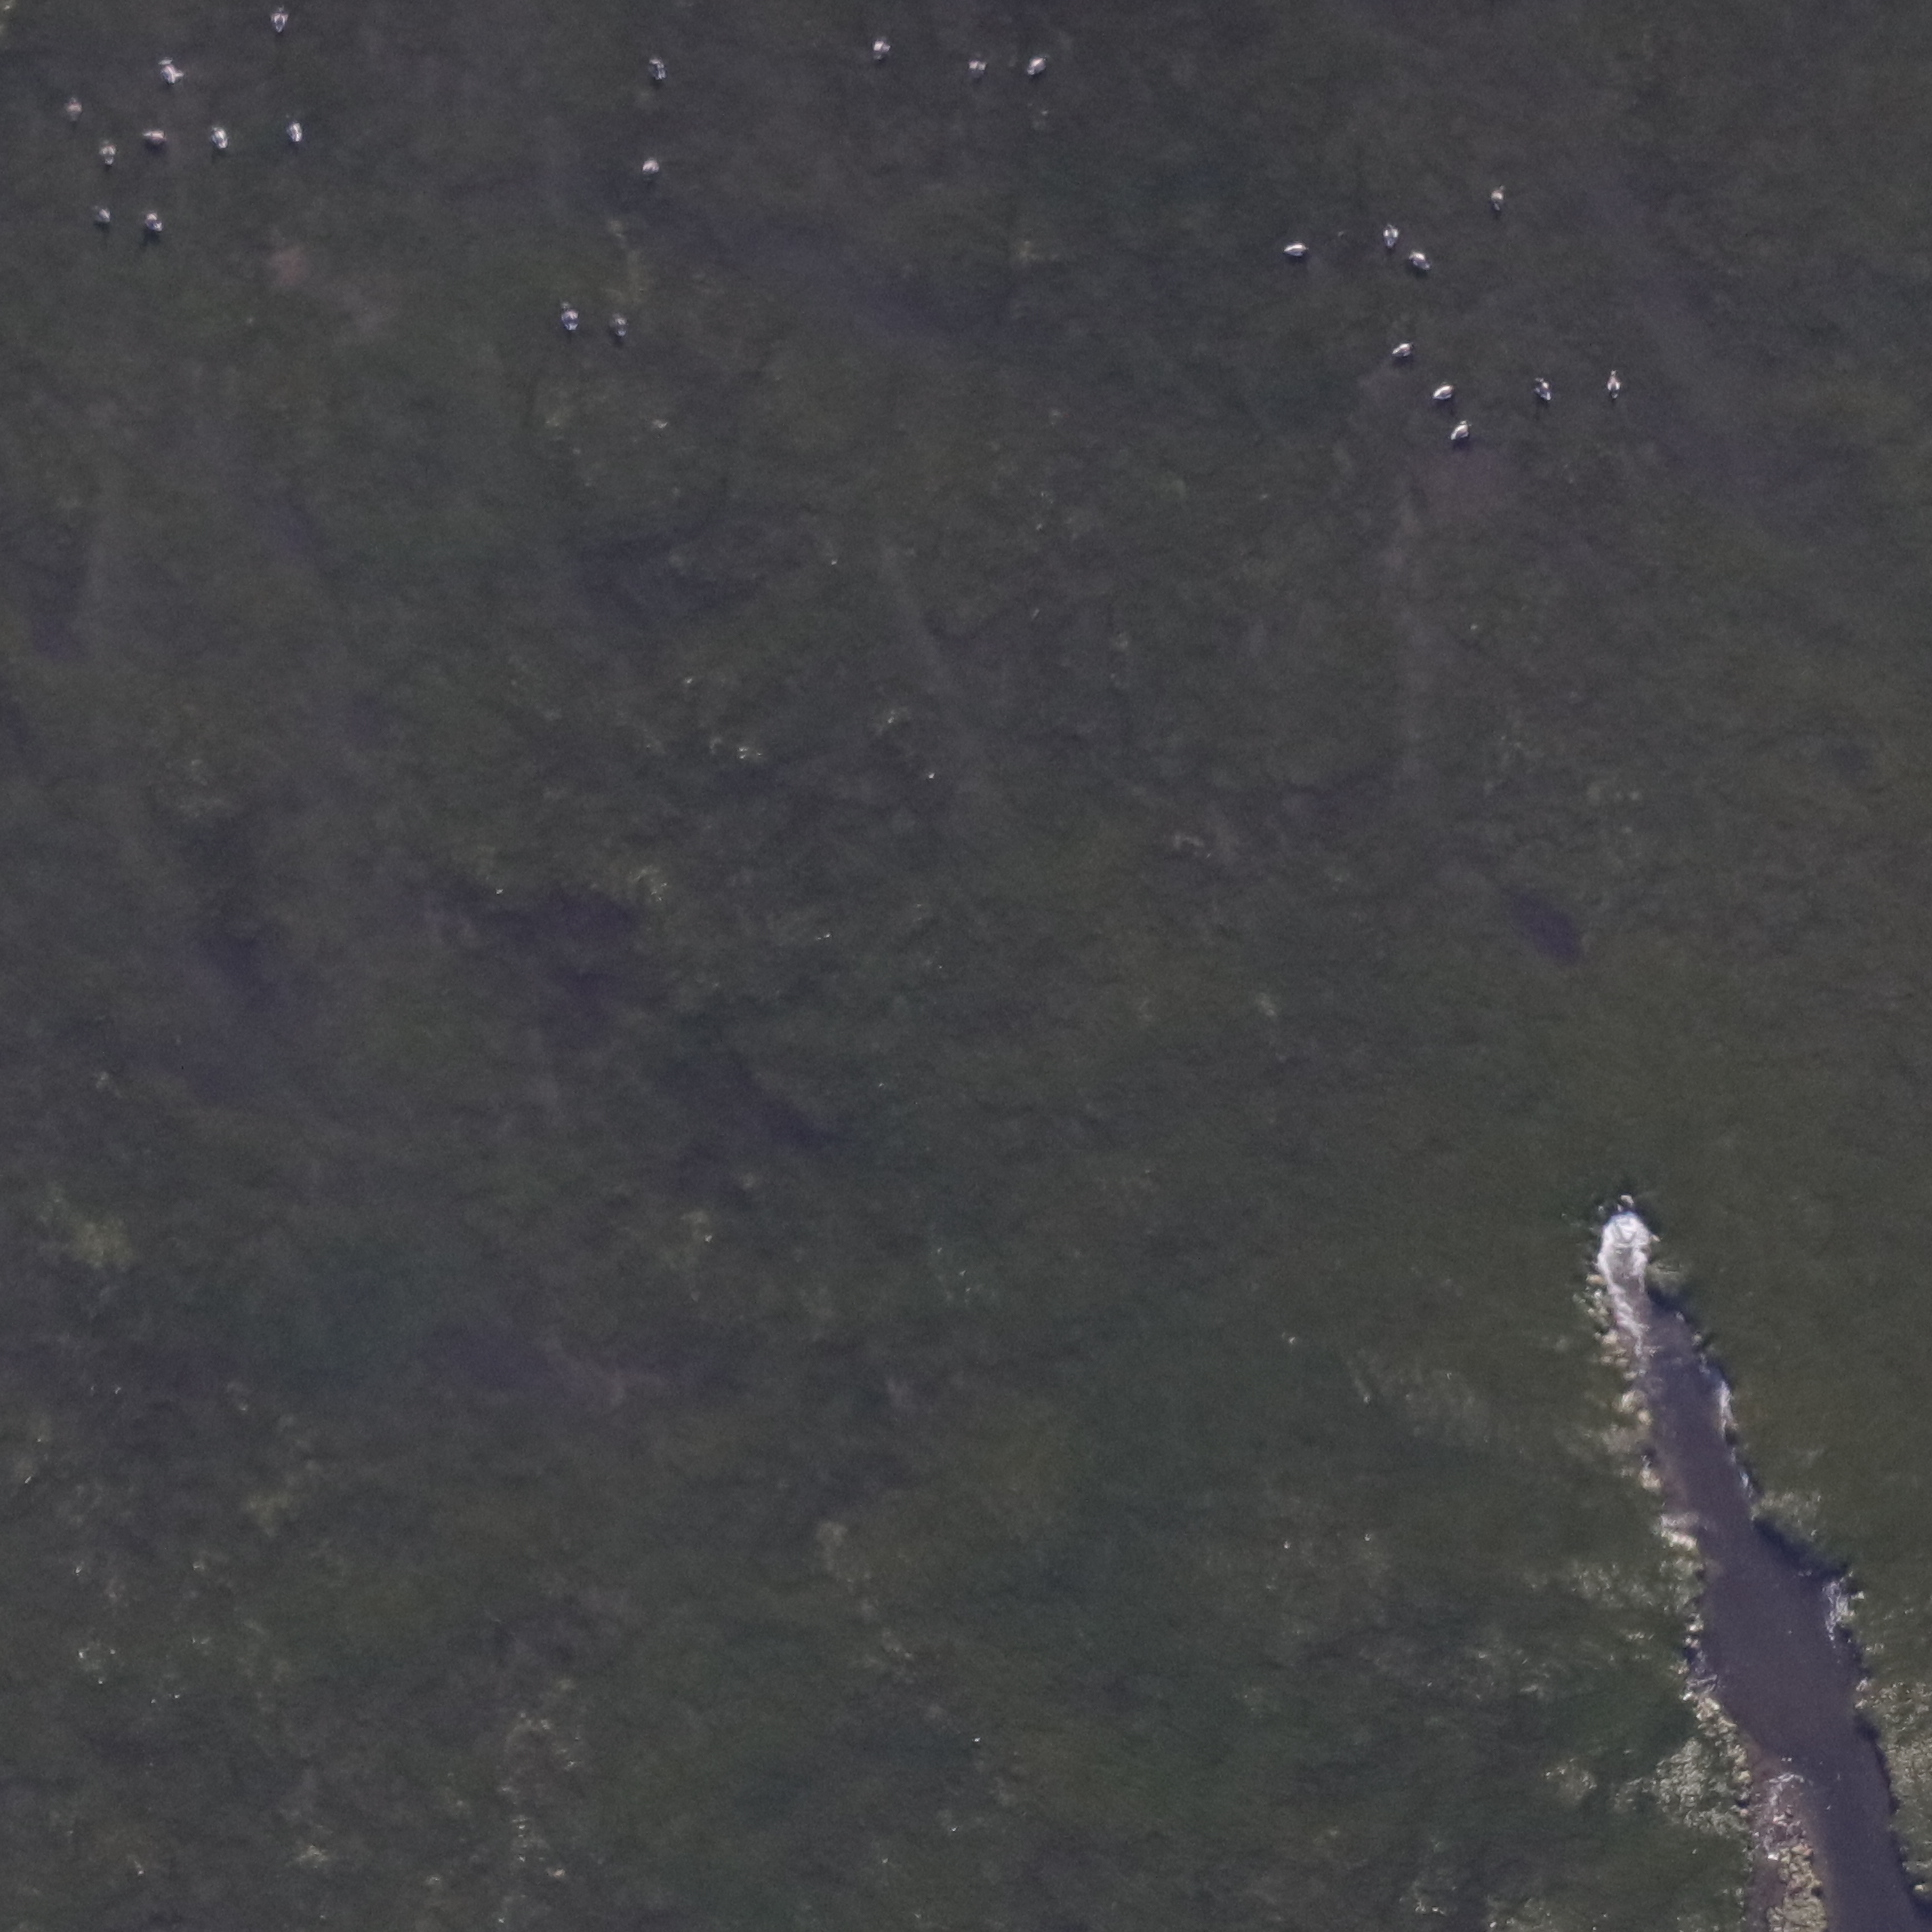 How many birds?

25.